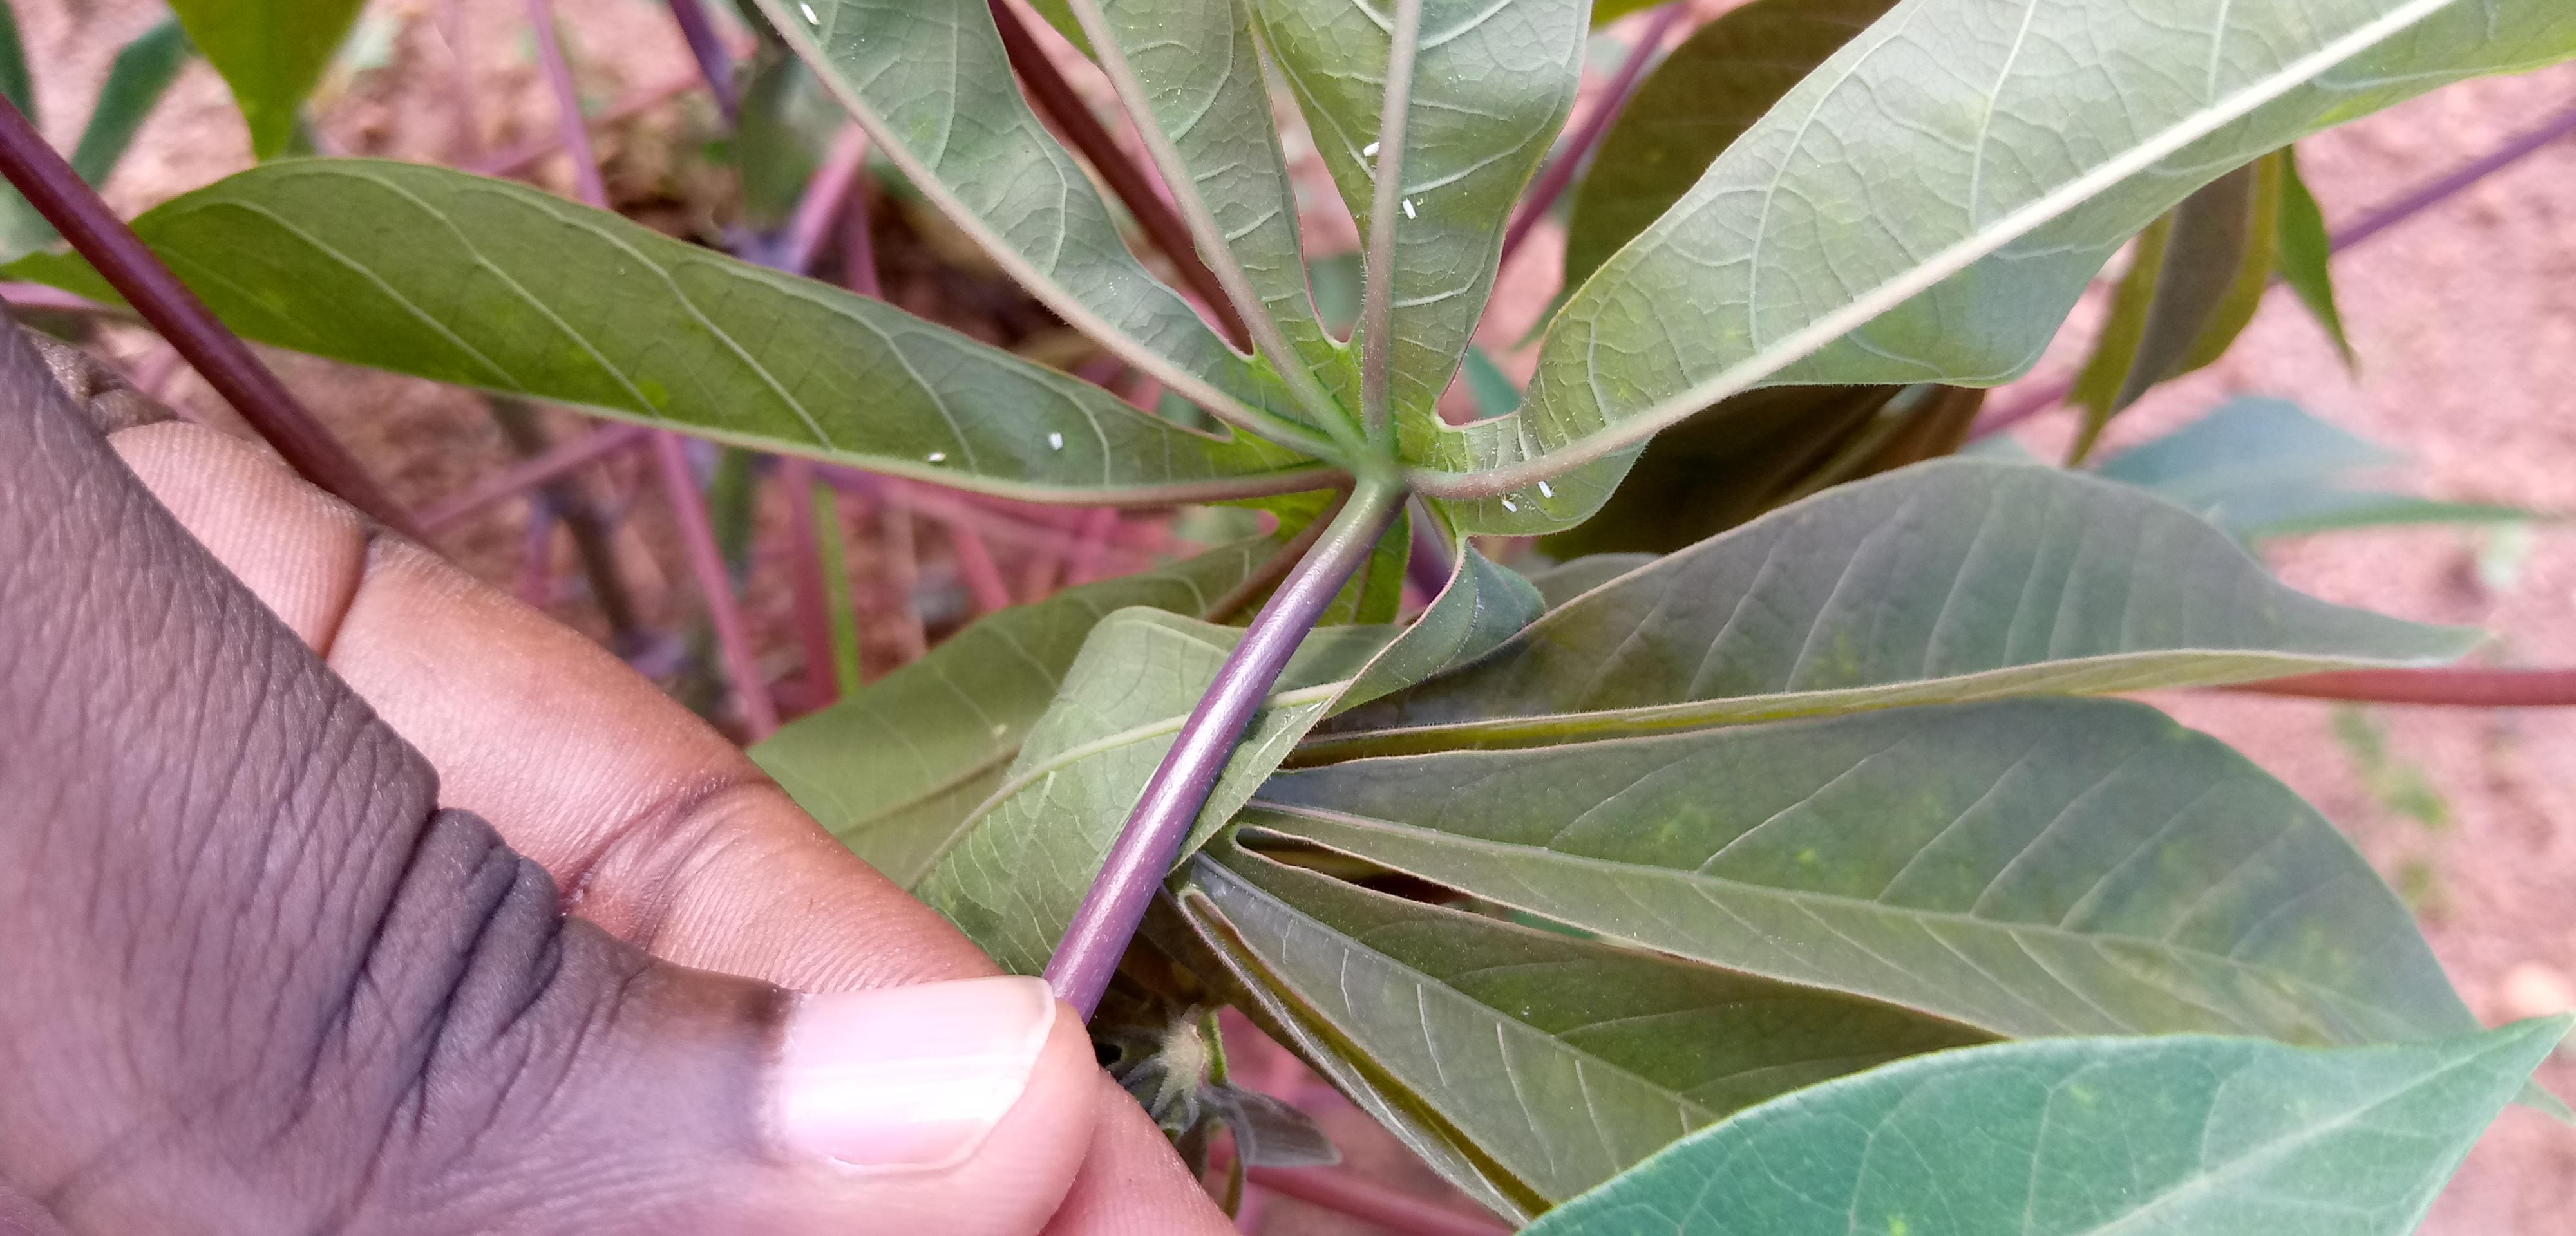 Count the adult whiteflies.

7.